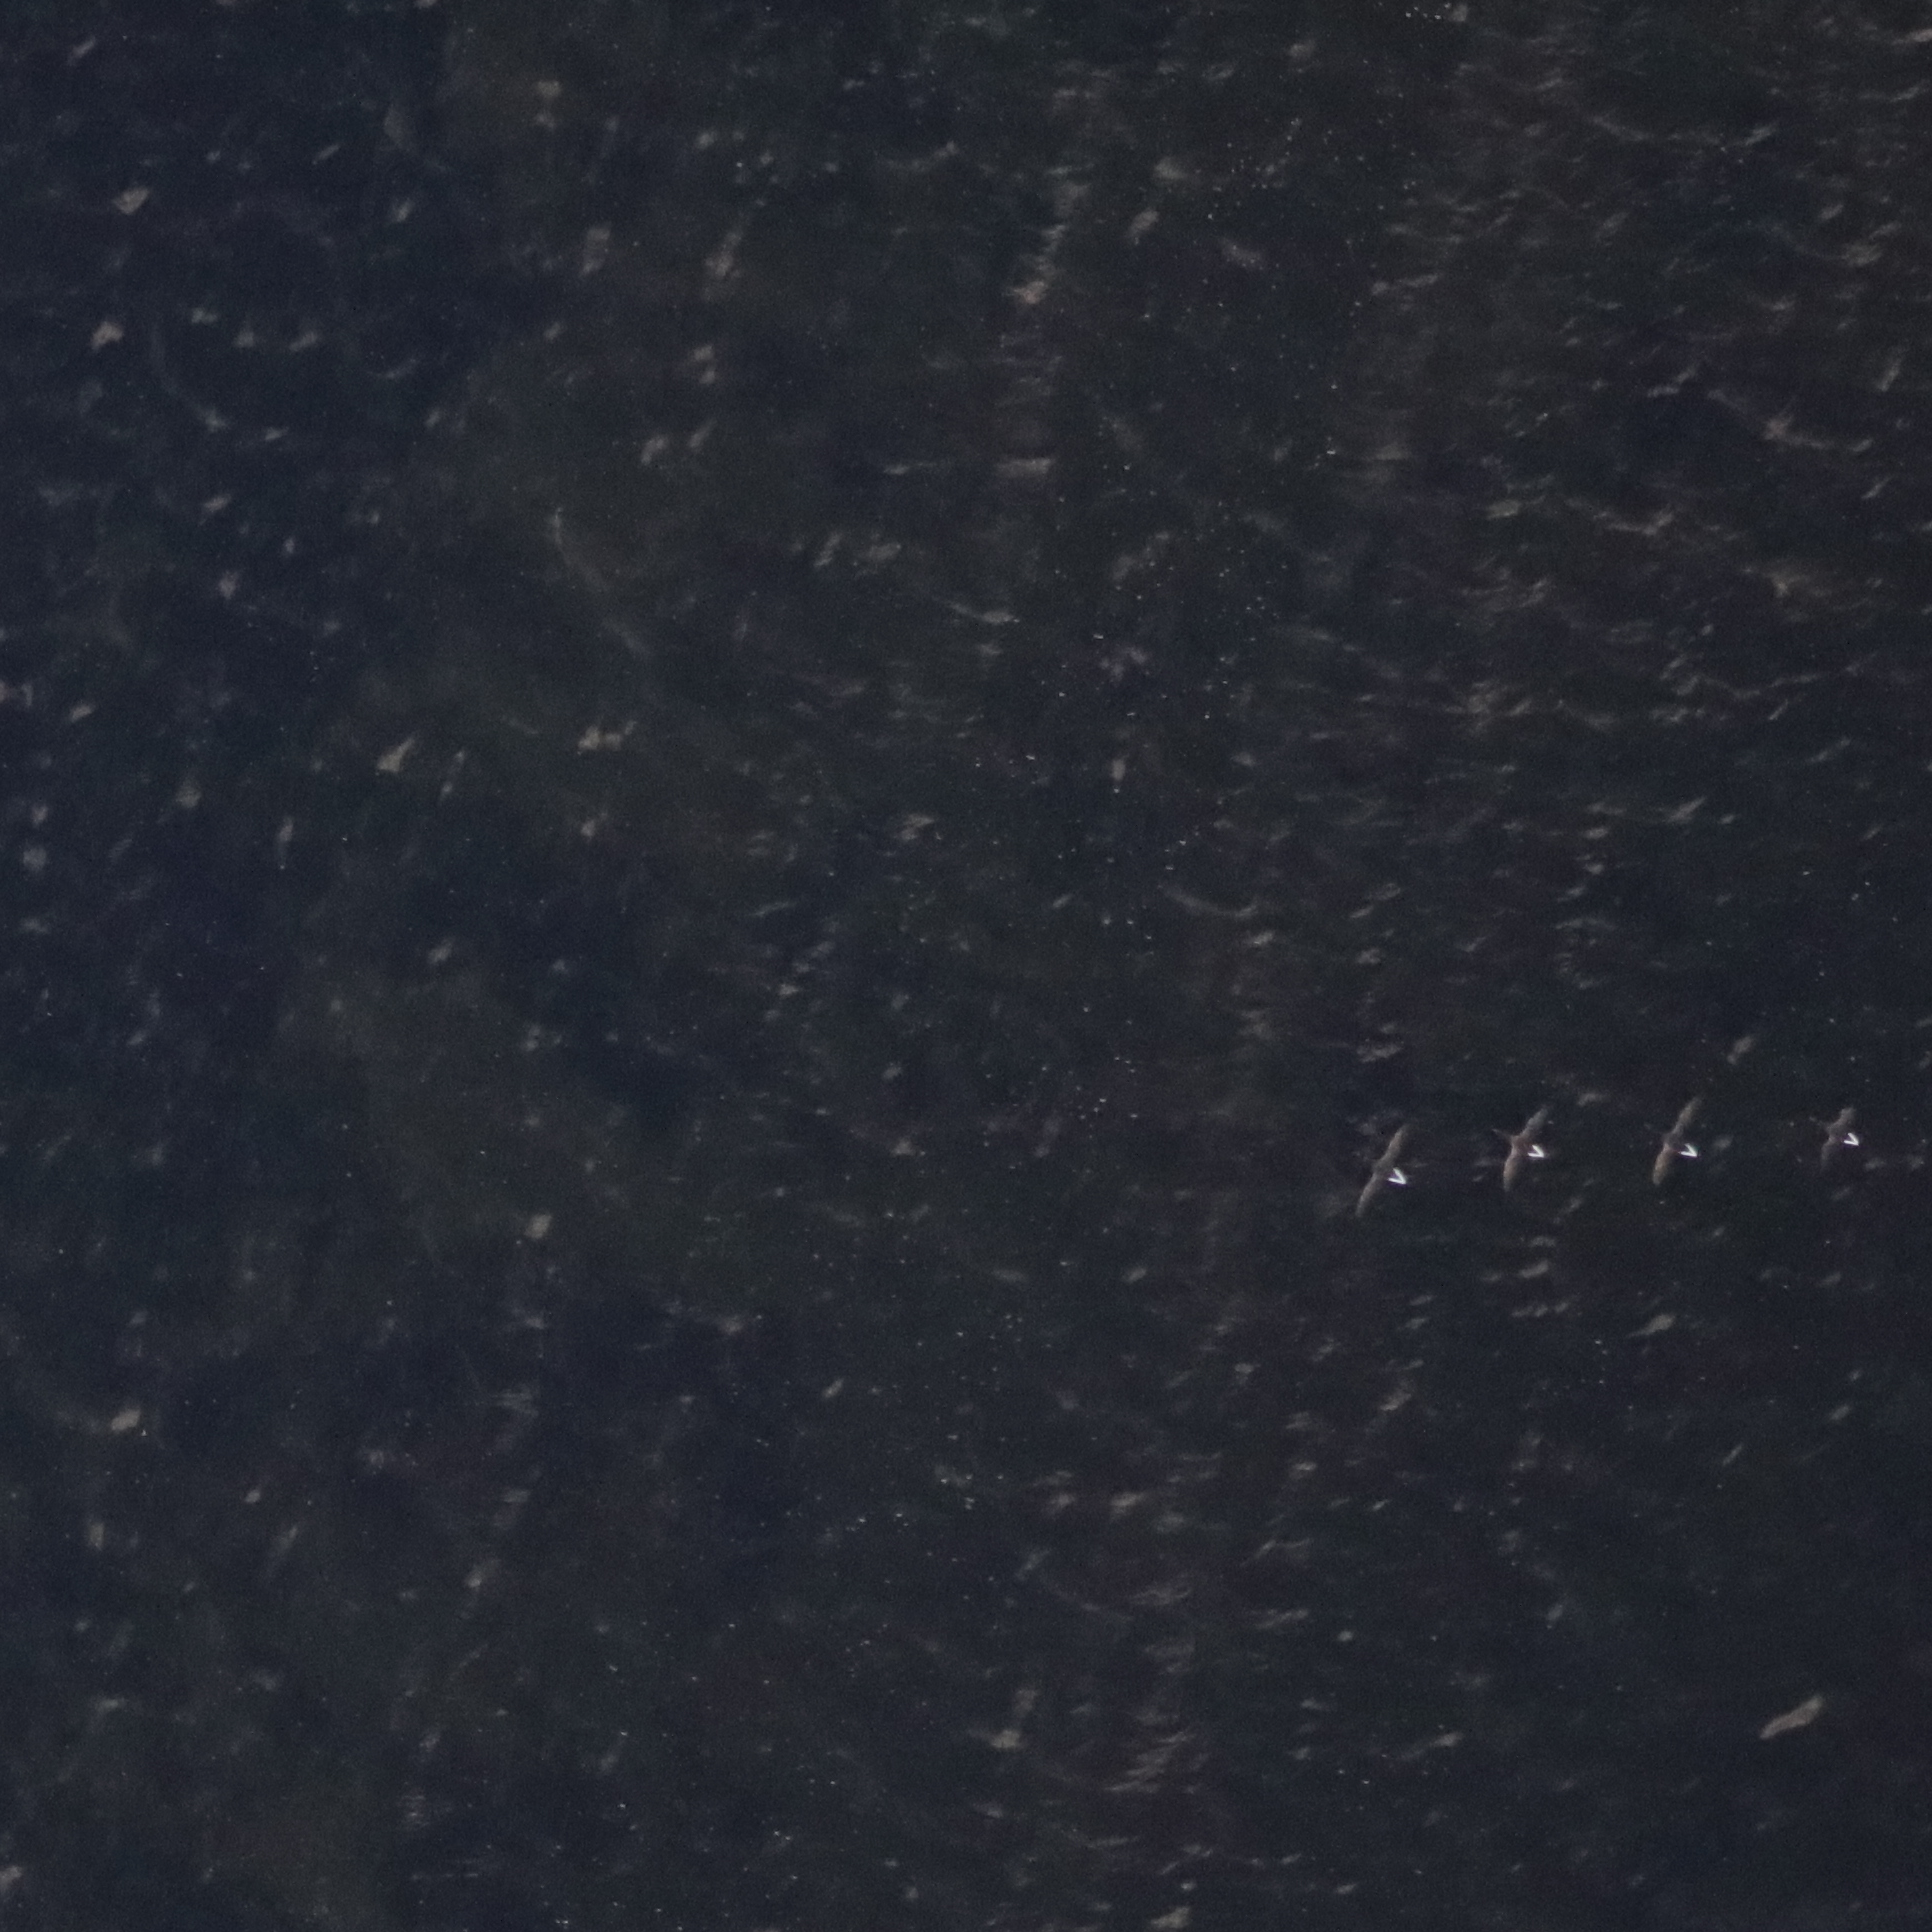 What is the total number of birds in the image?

4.